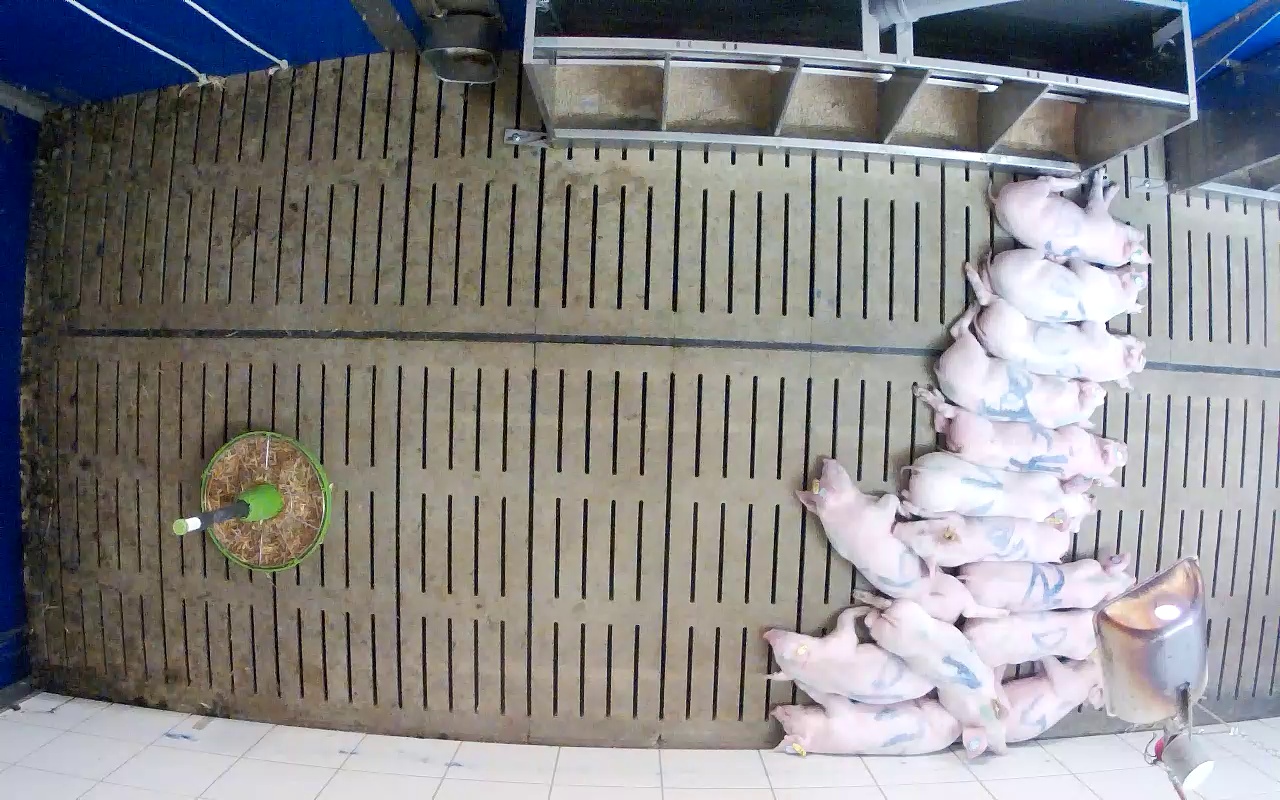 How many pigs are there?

14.